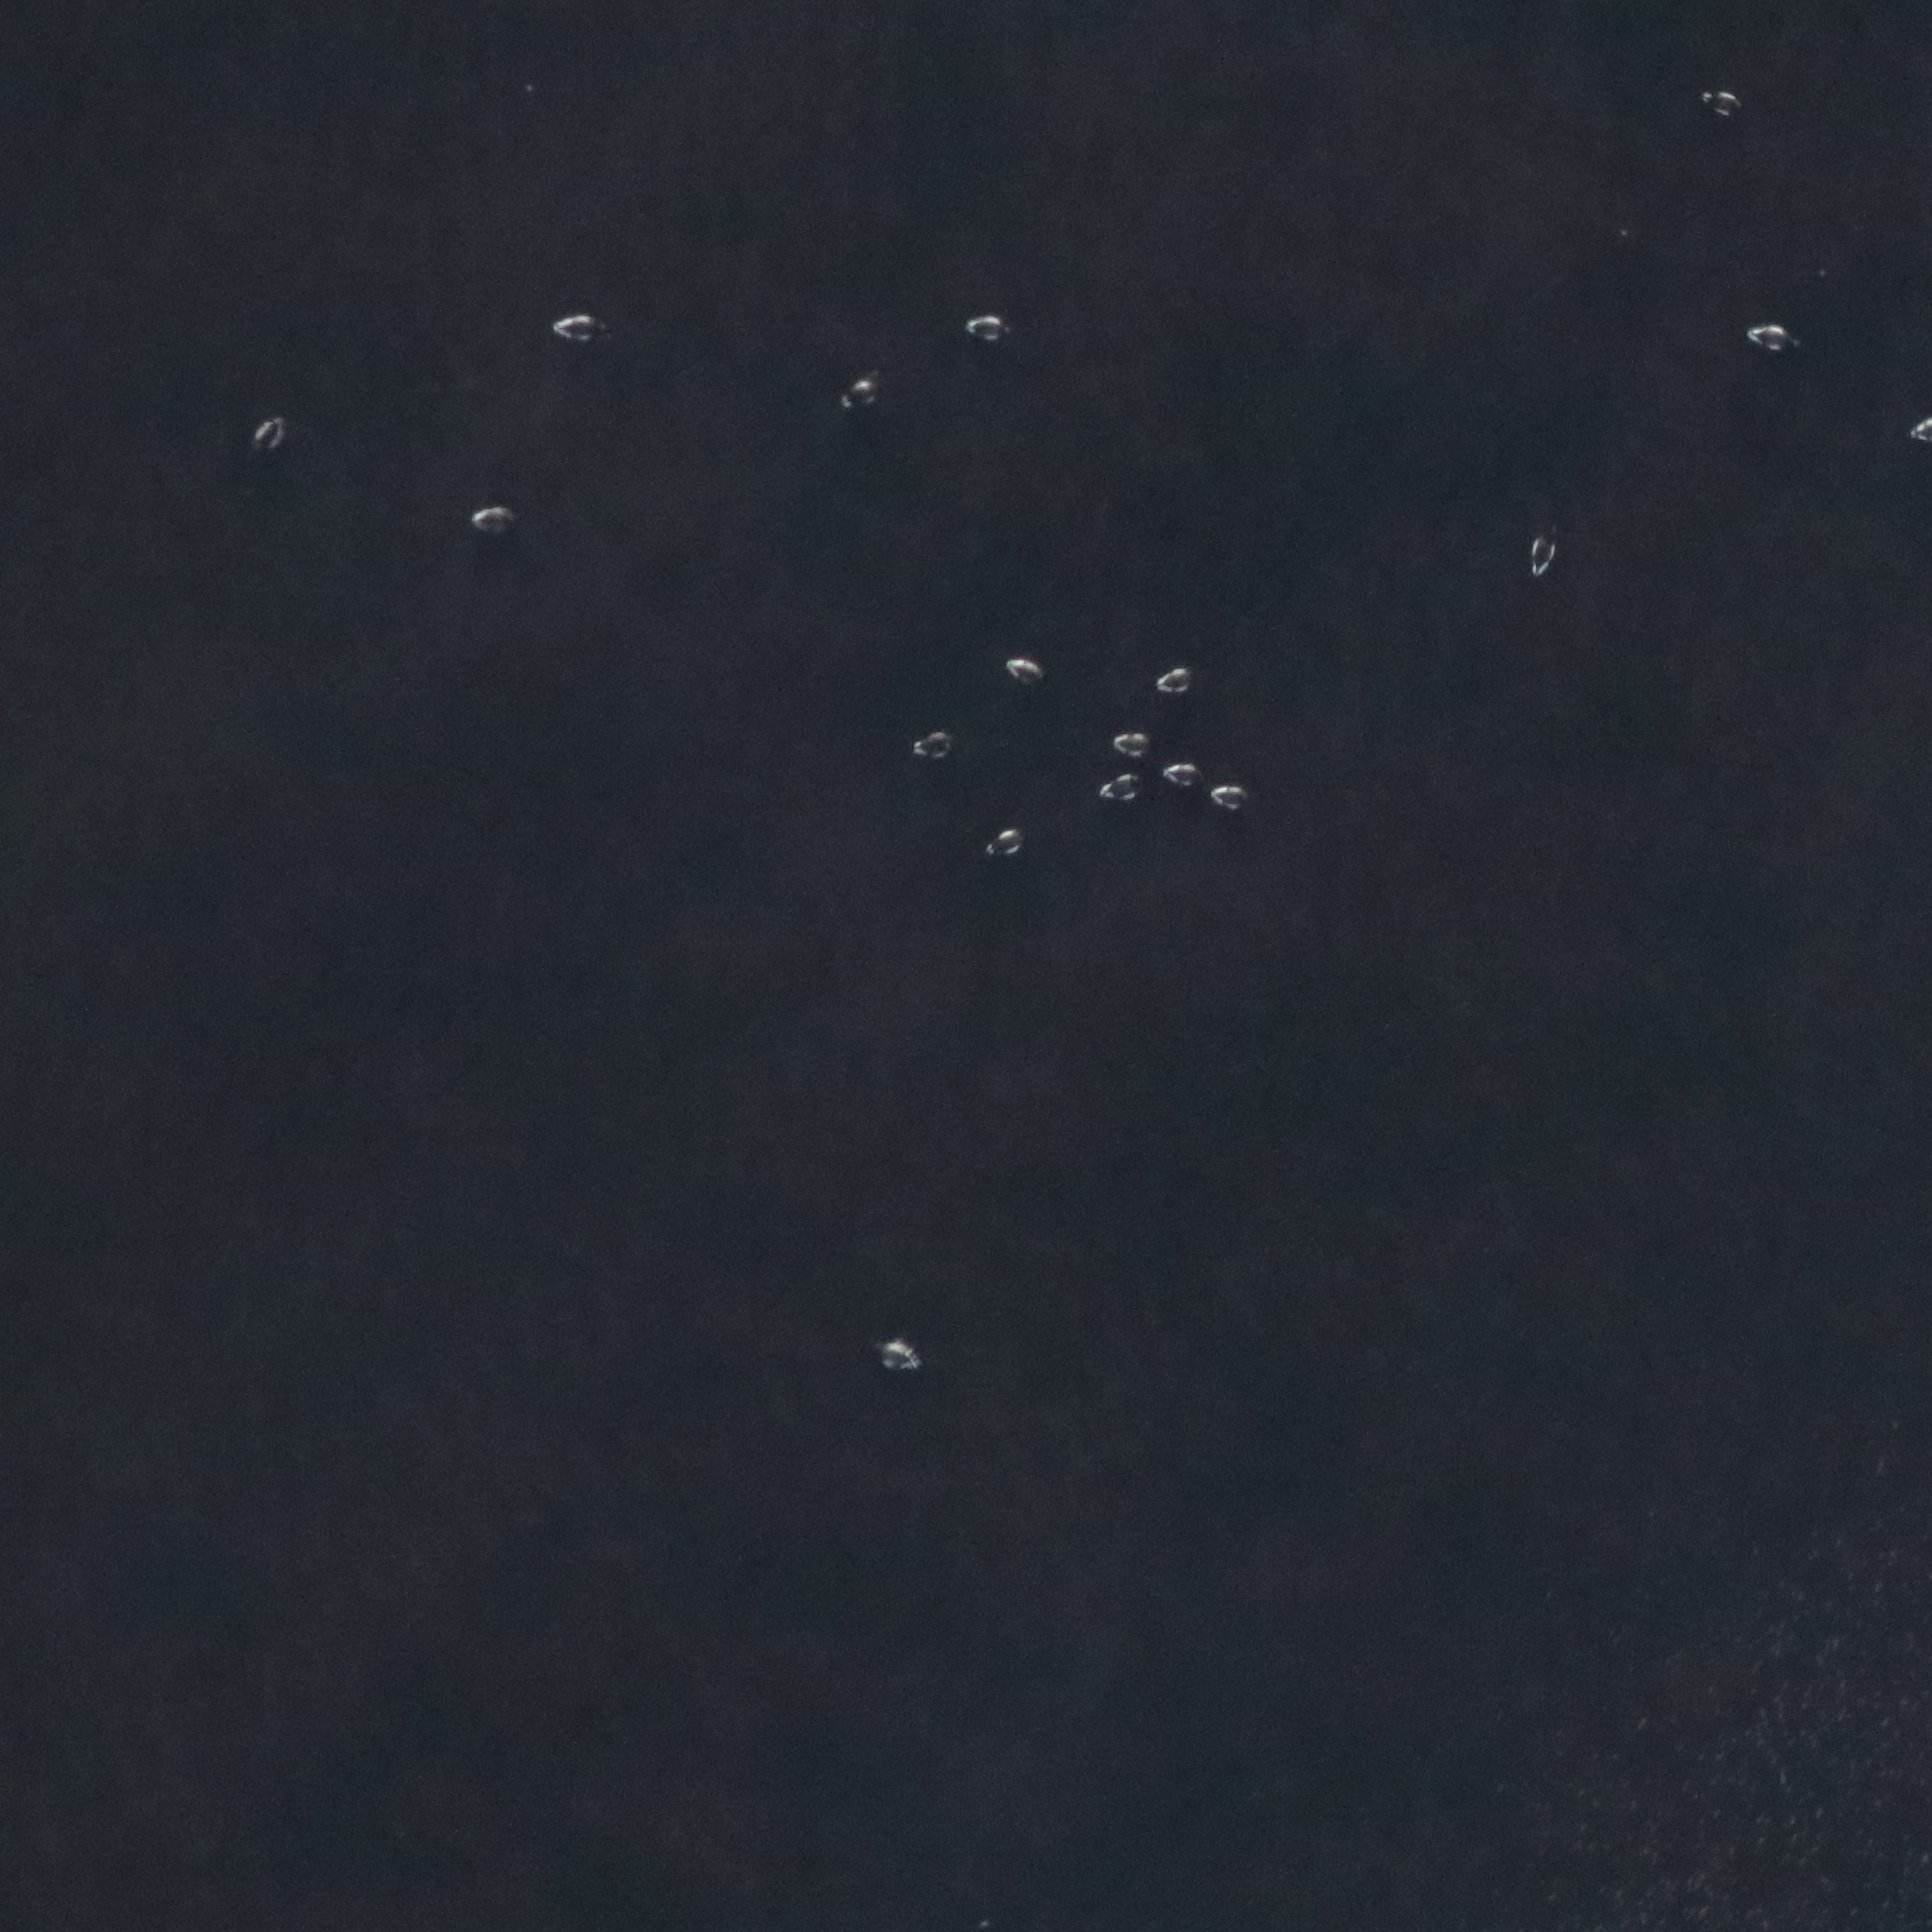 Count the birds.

17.